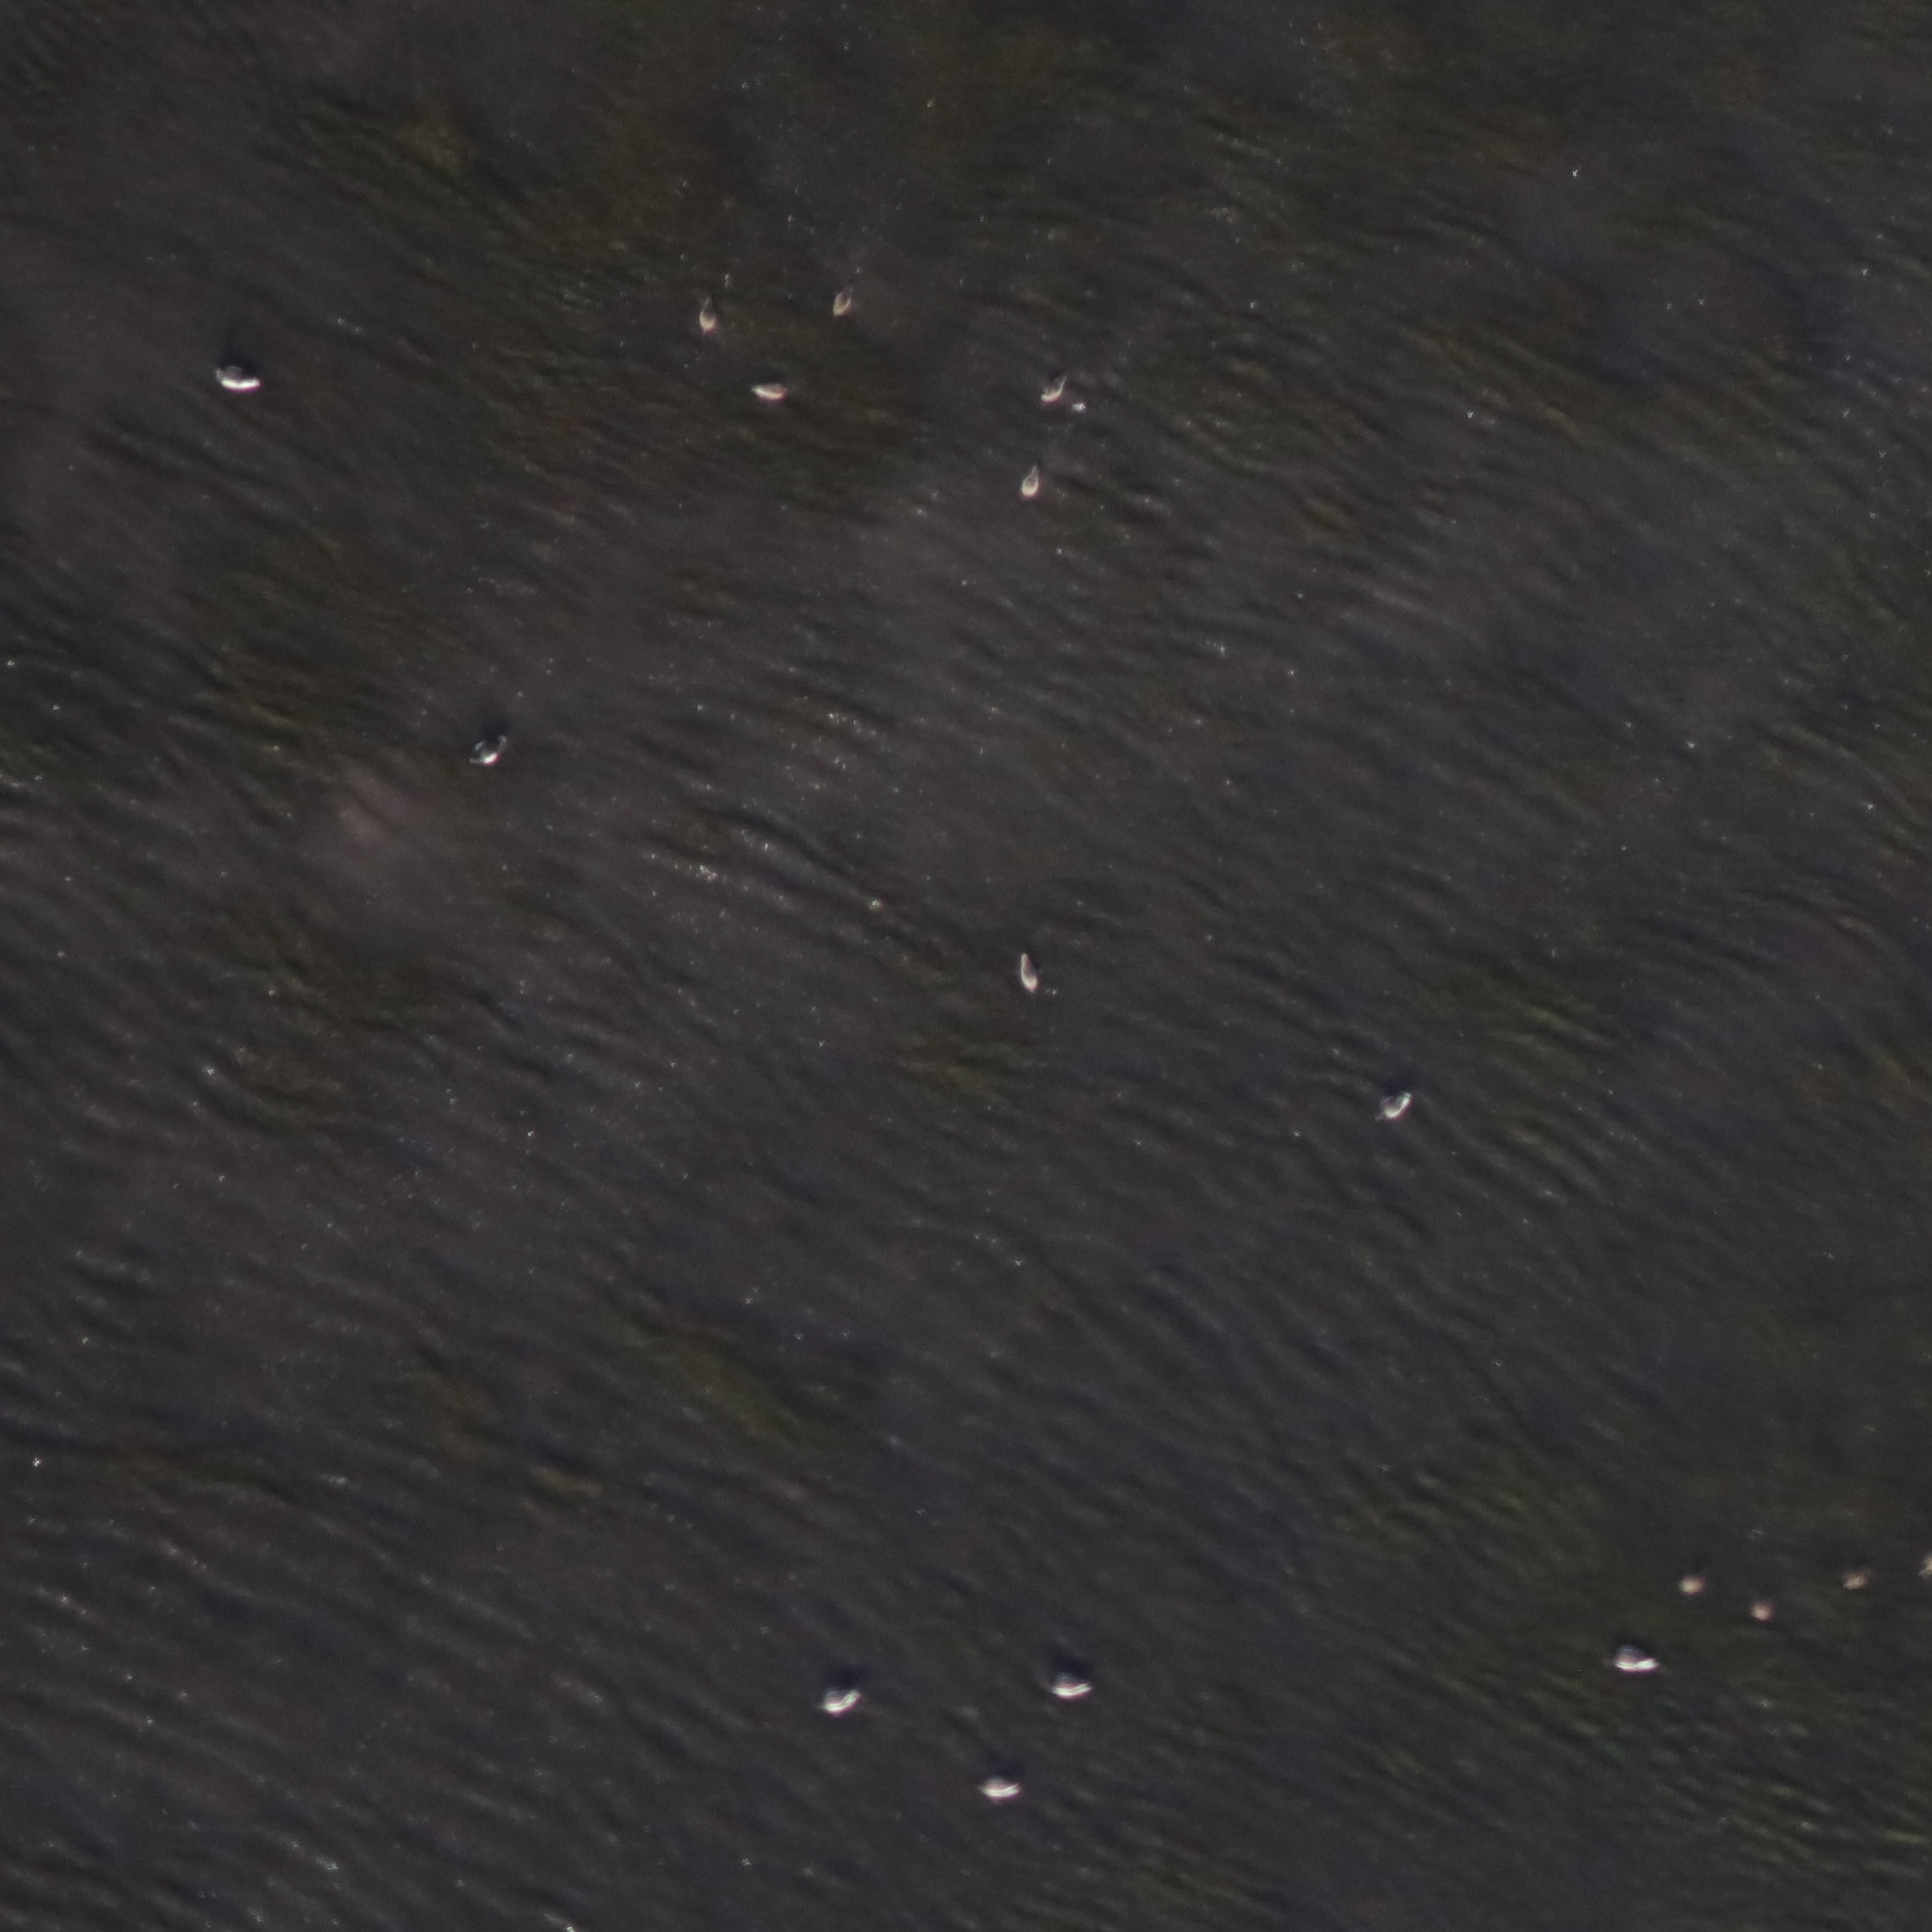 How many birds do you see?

16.